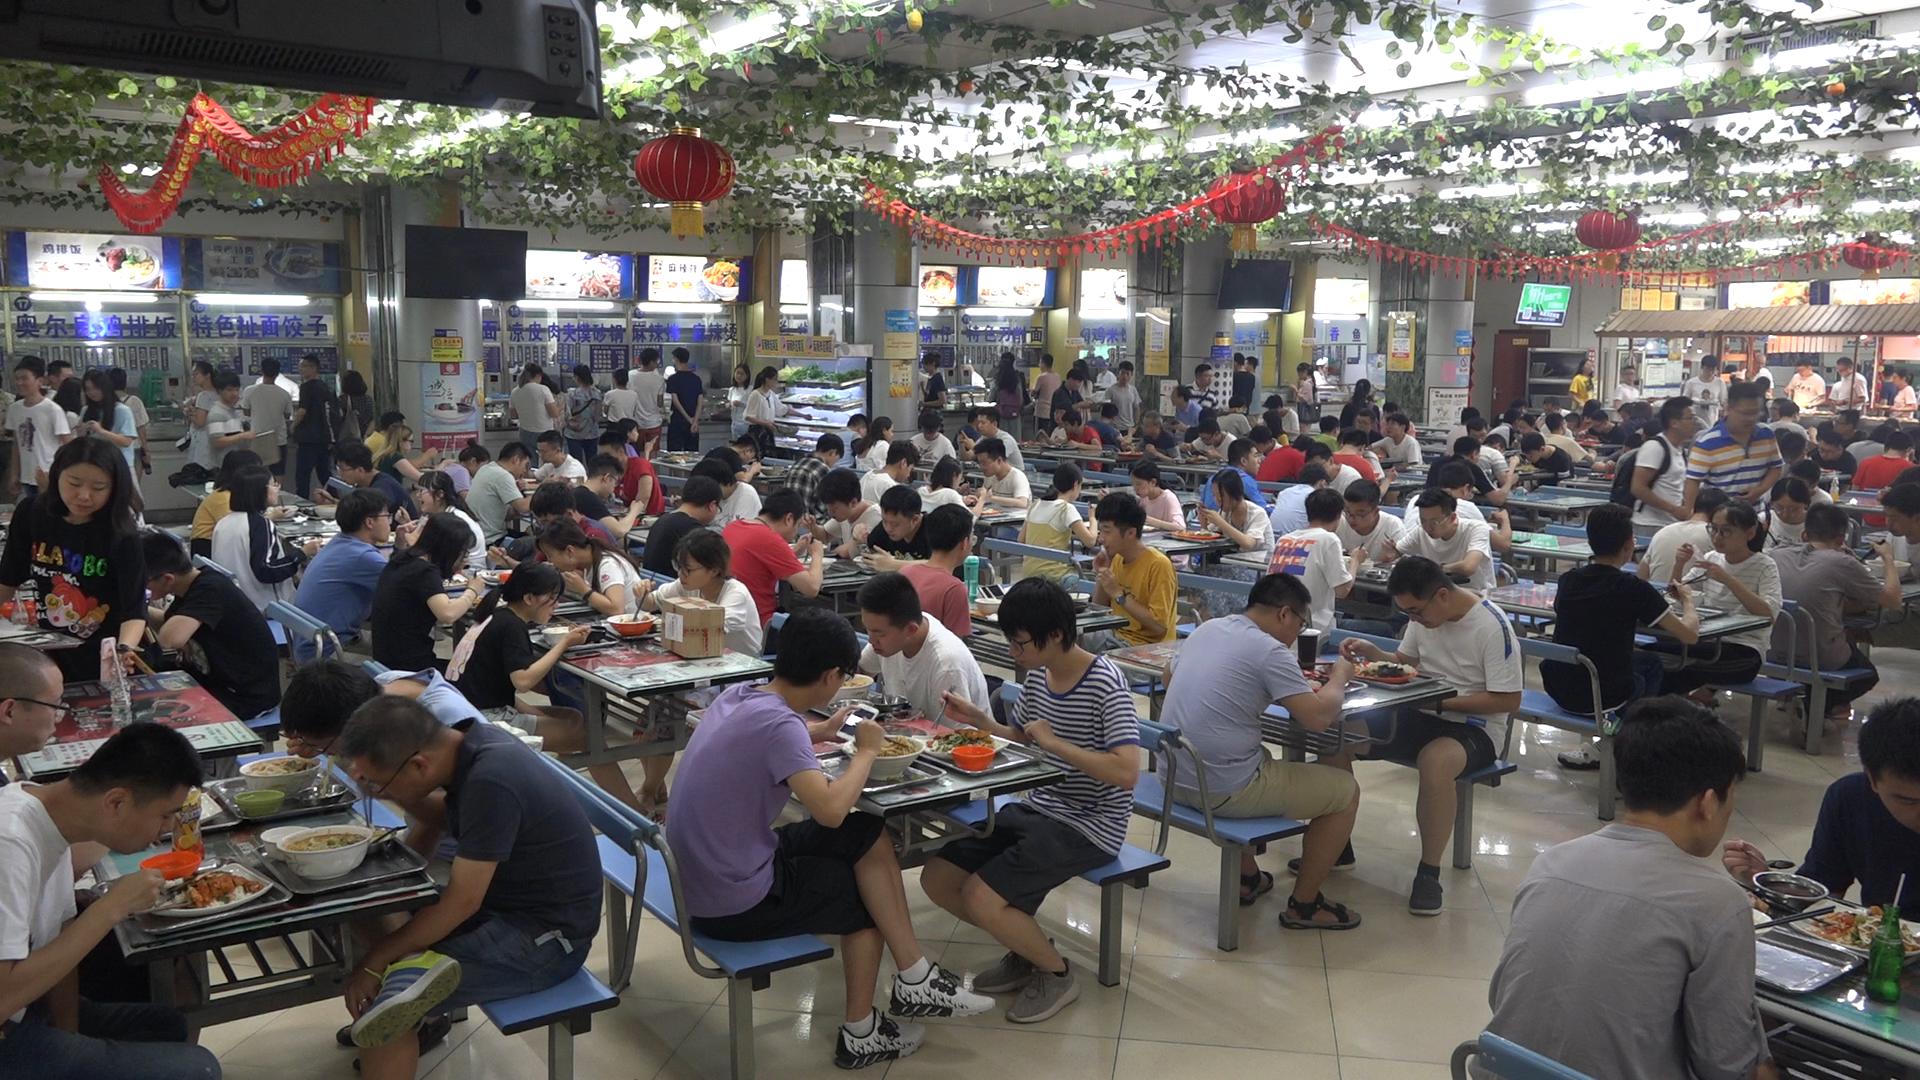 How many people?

150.